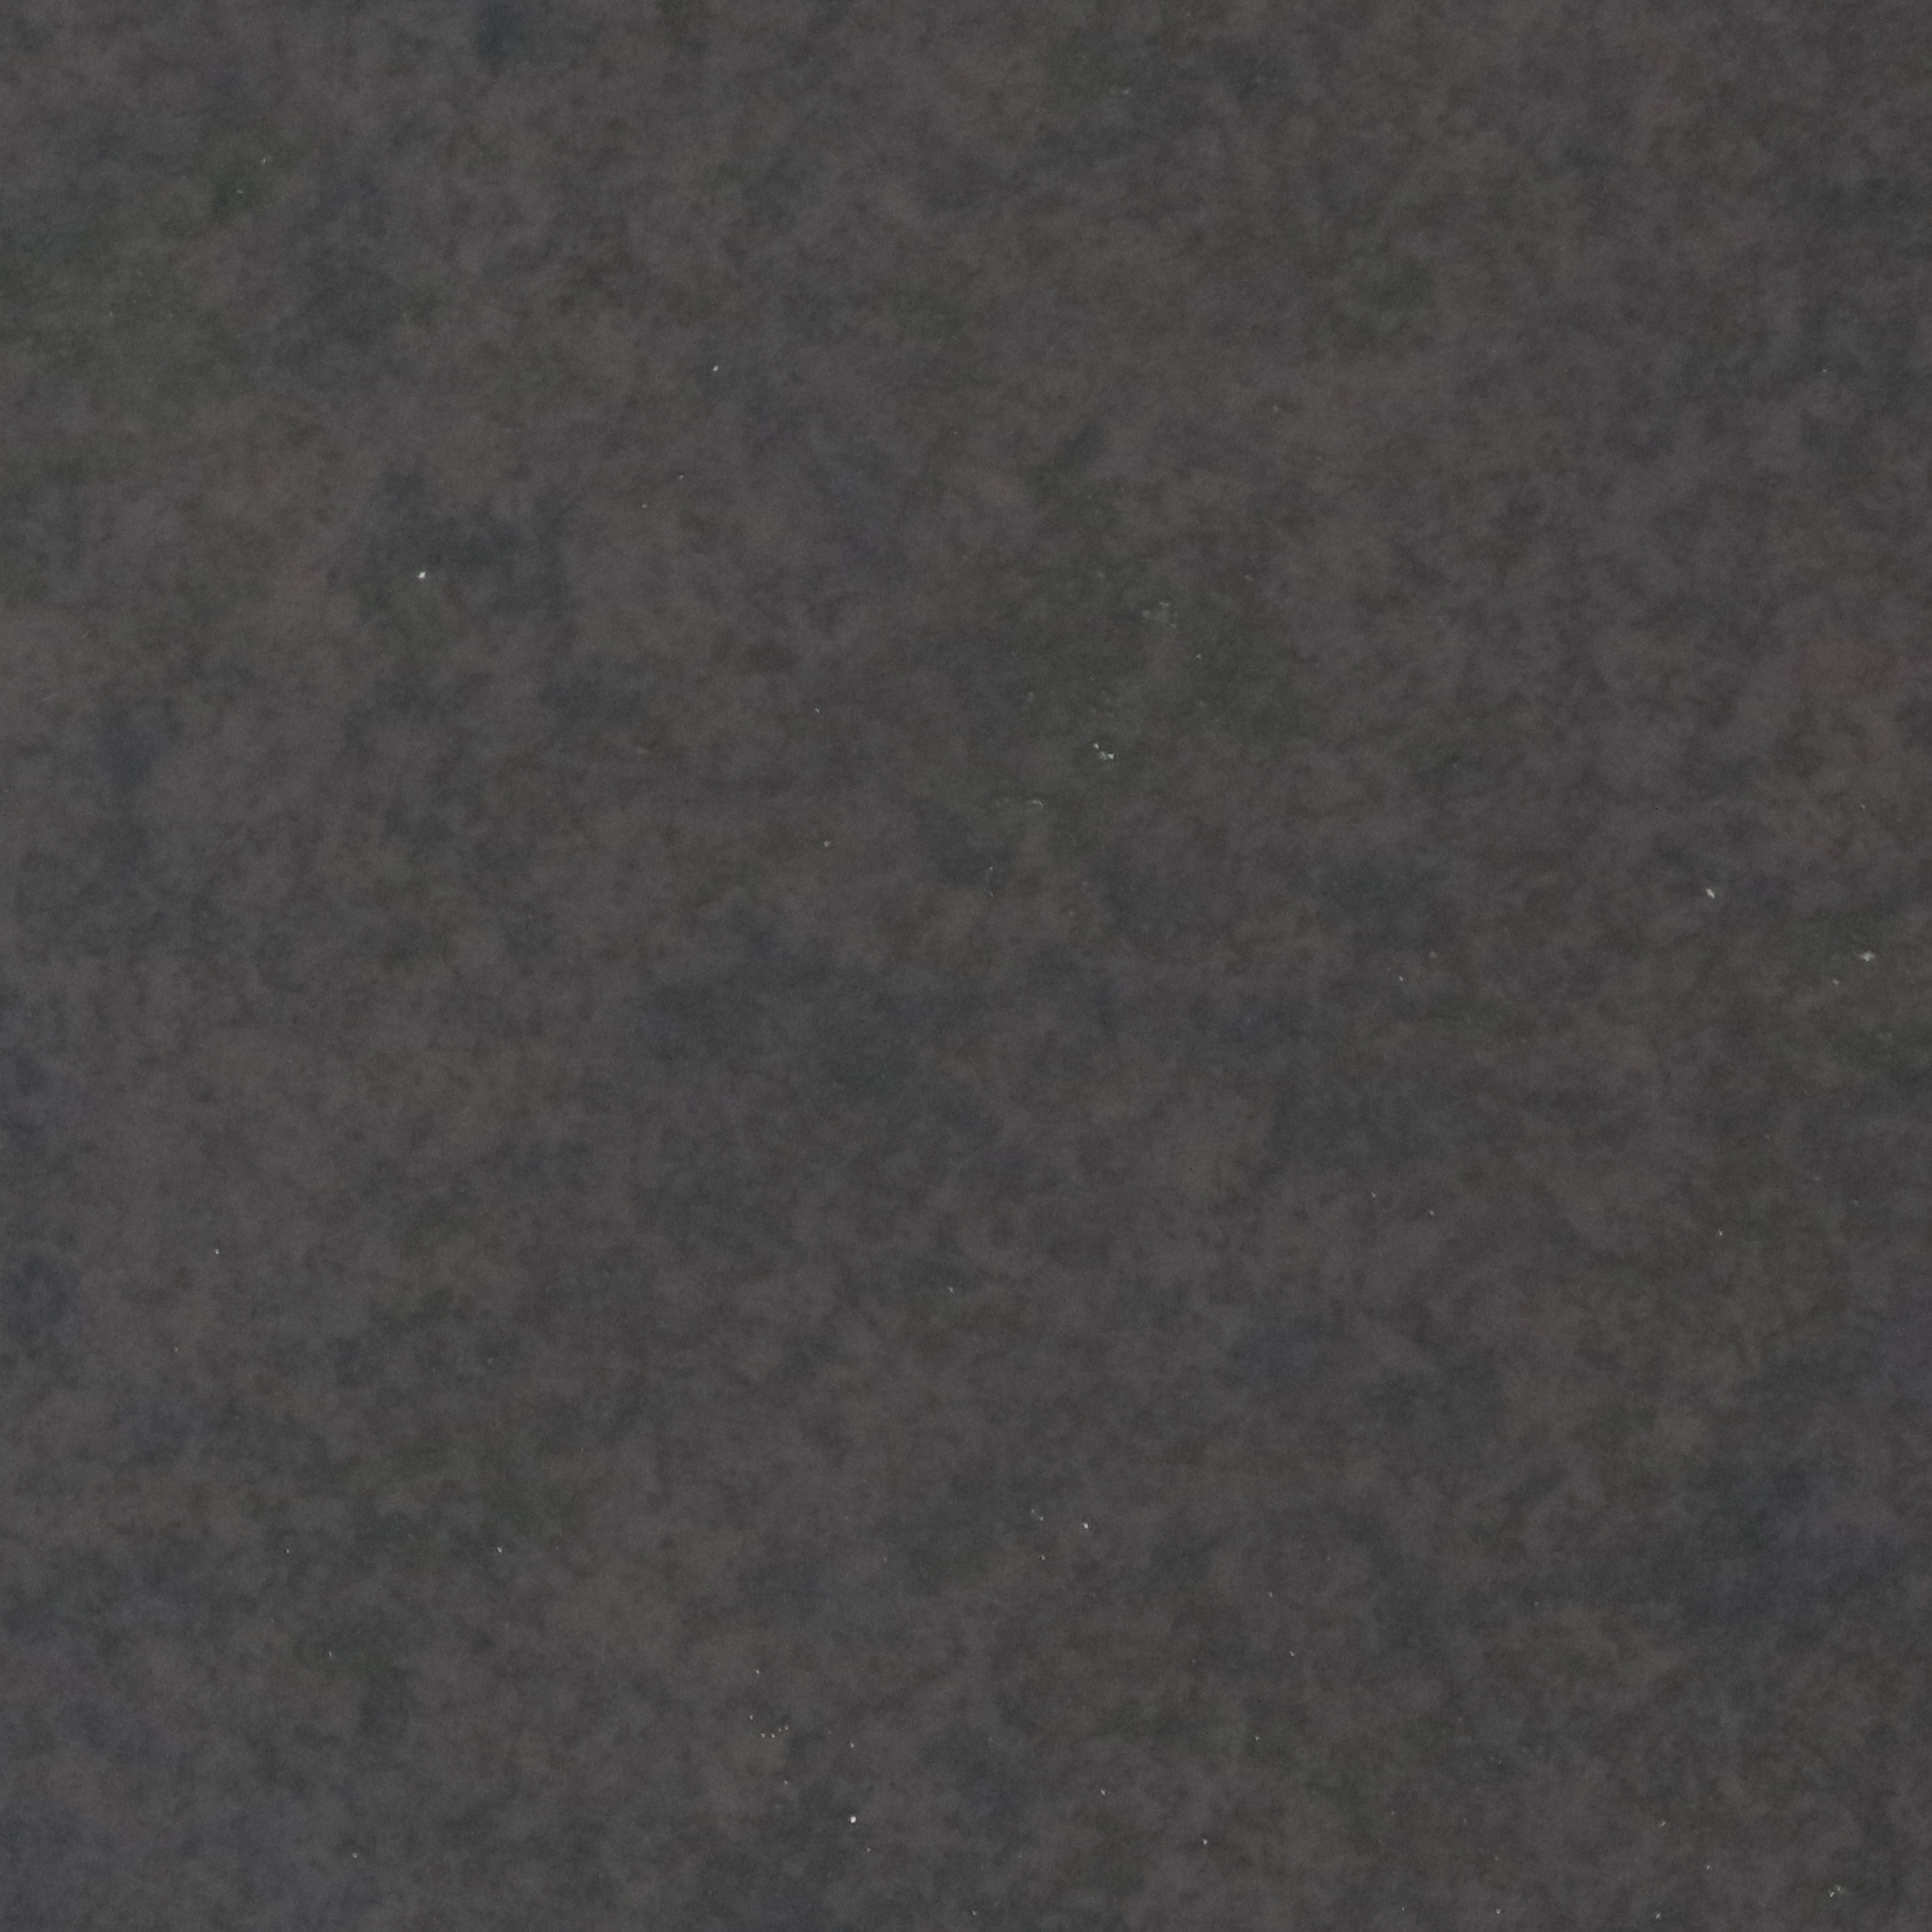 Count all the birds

0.